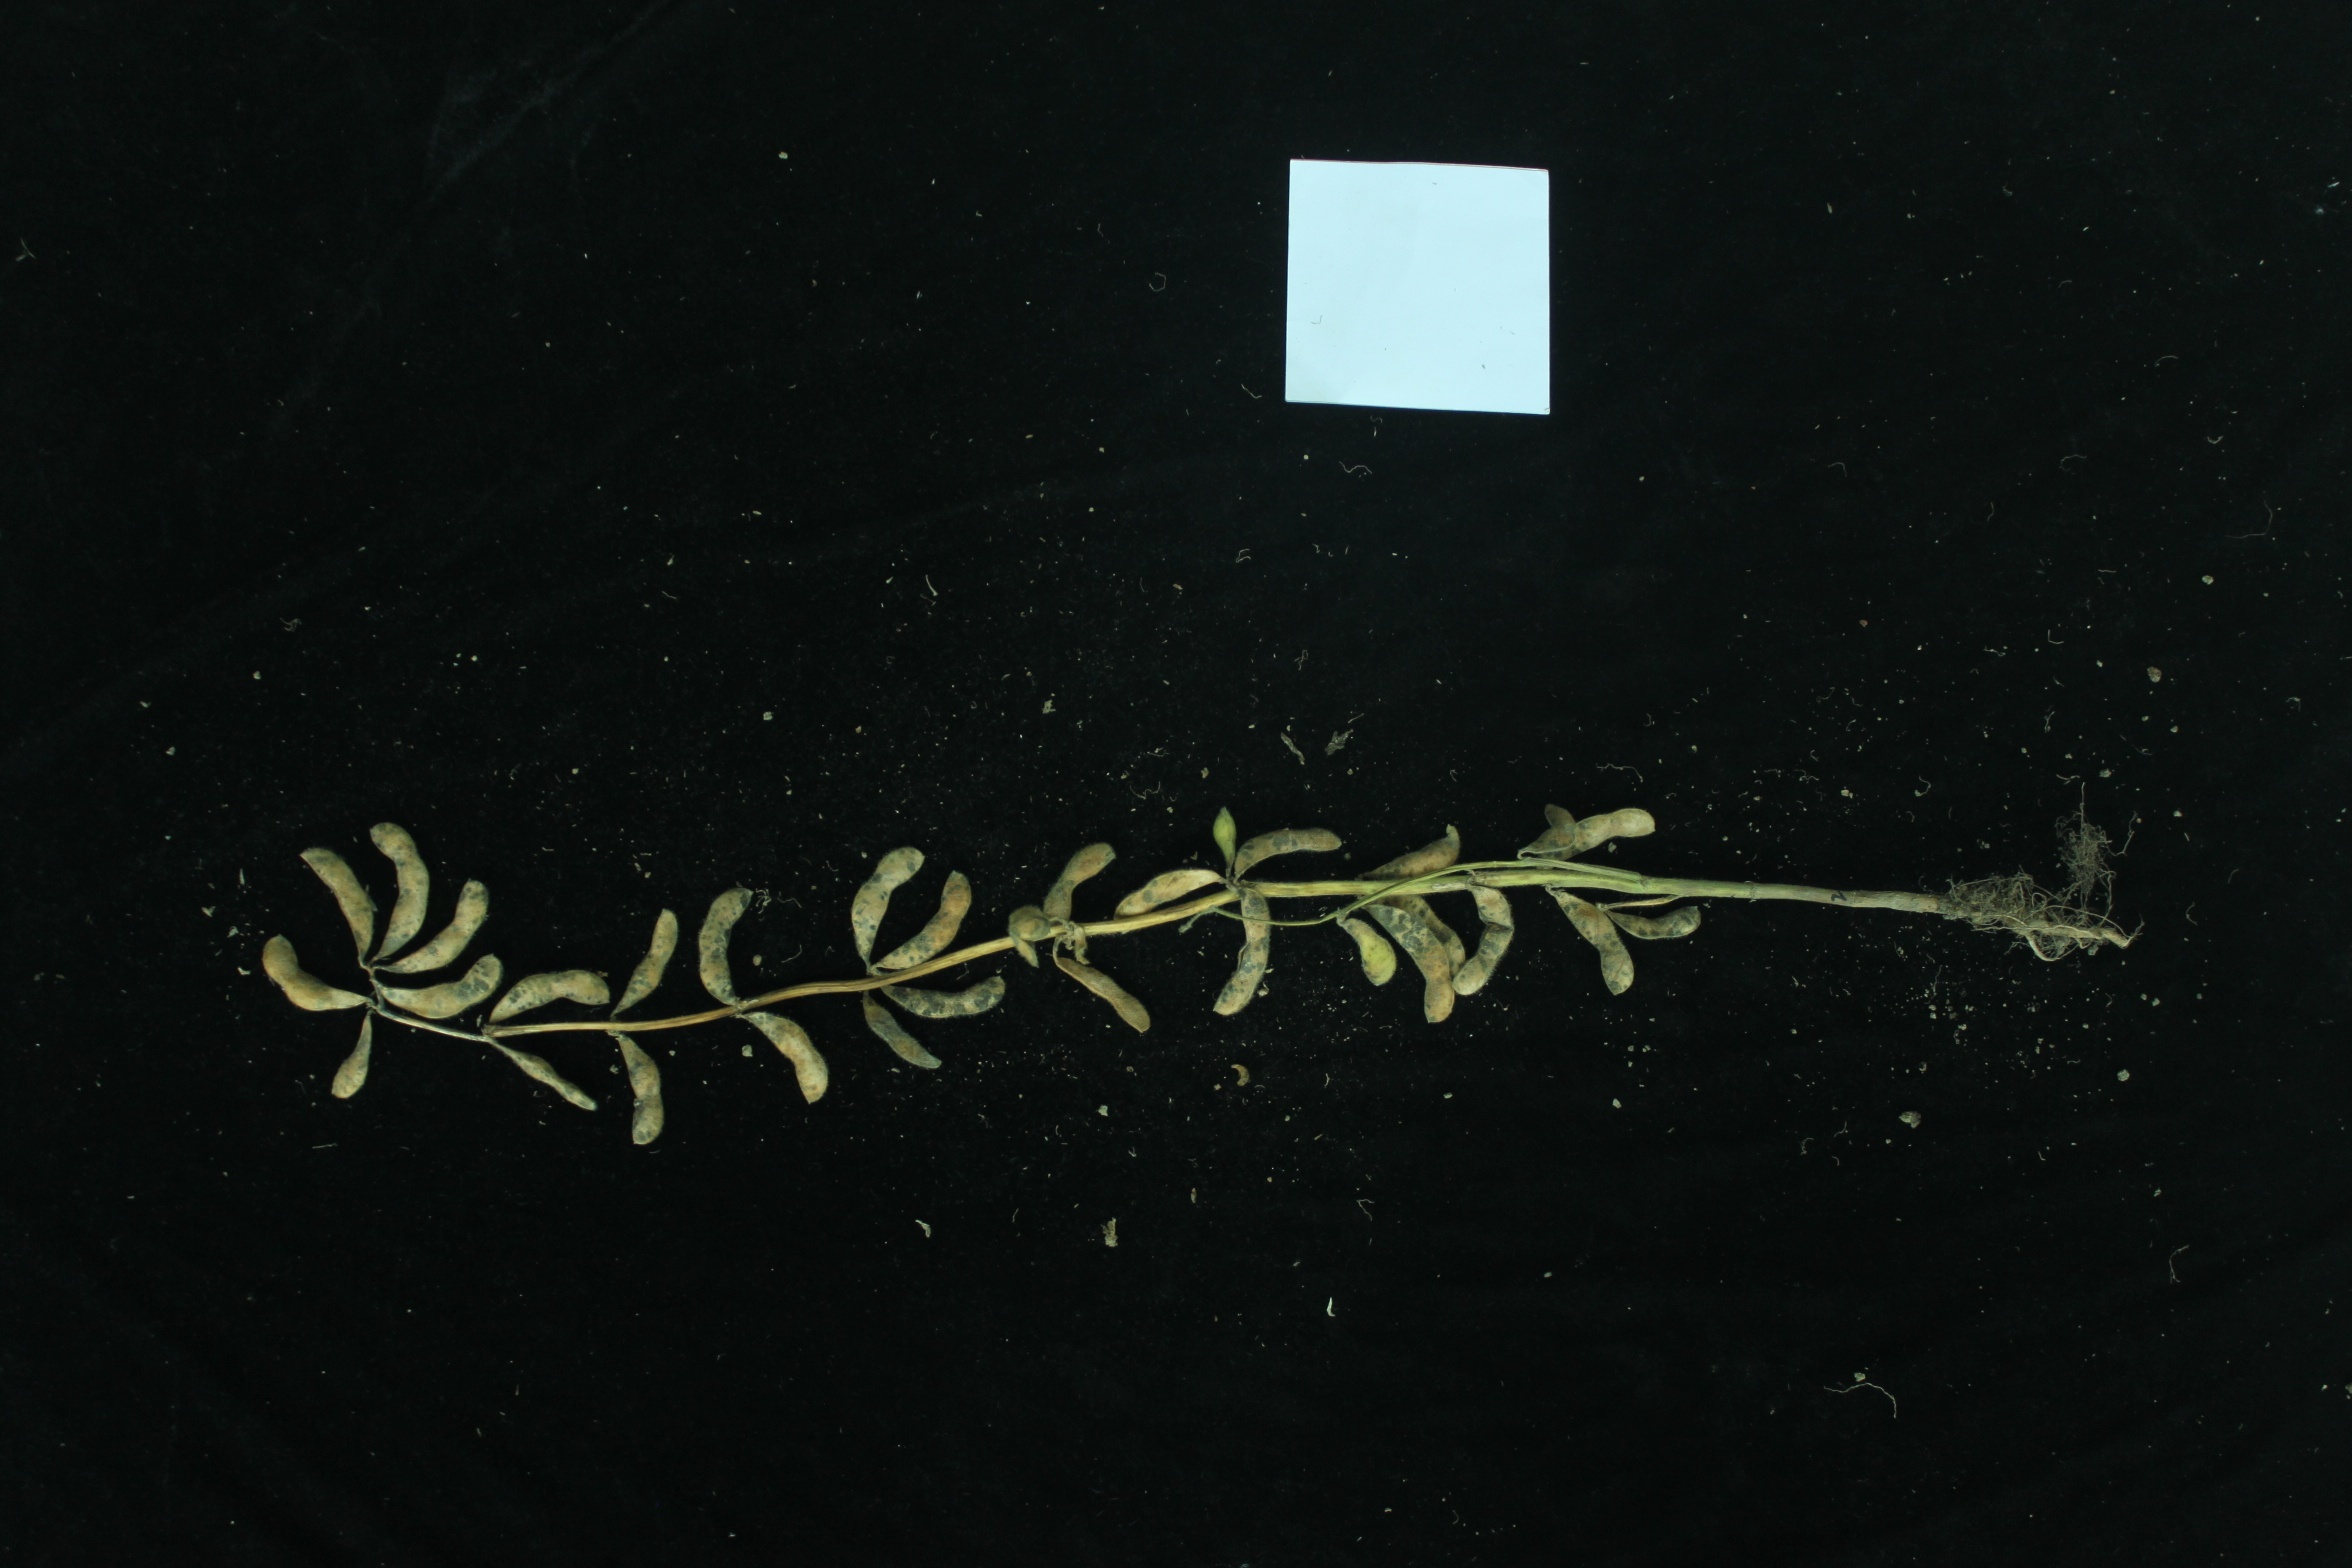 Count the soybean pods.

32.